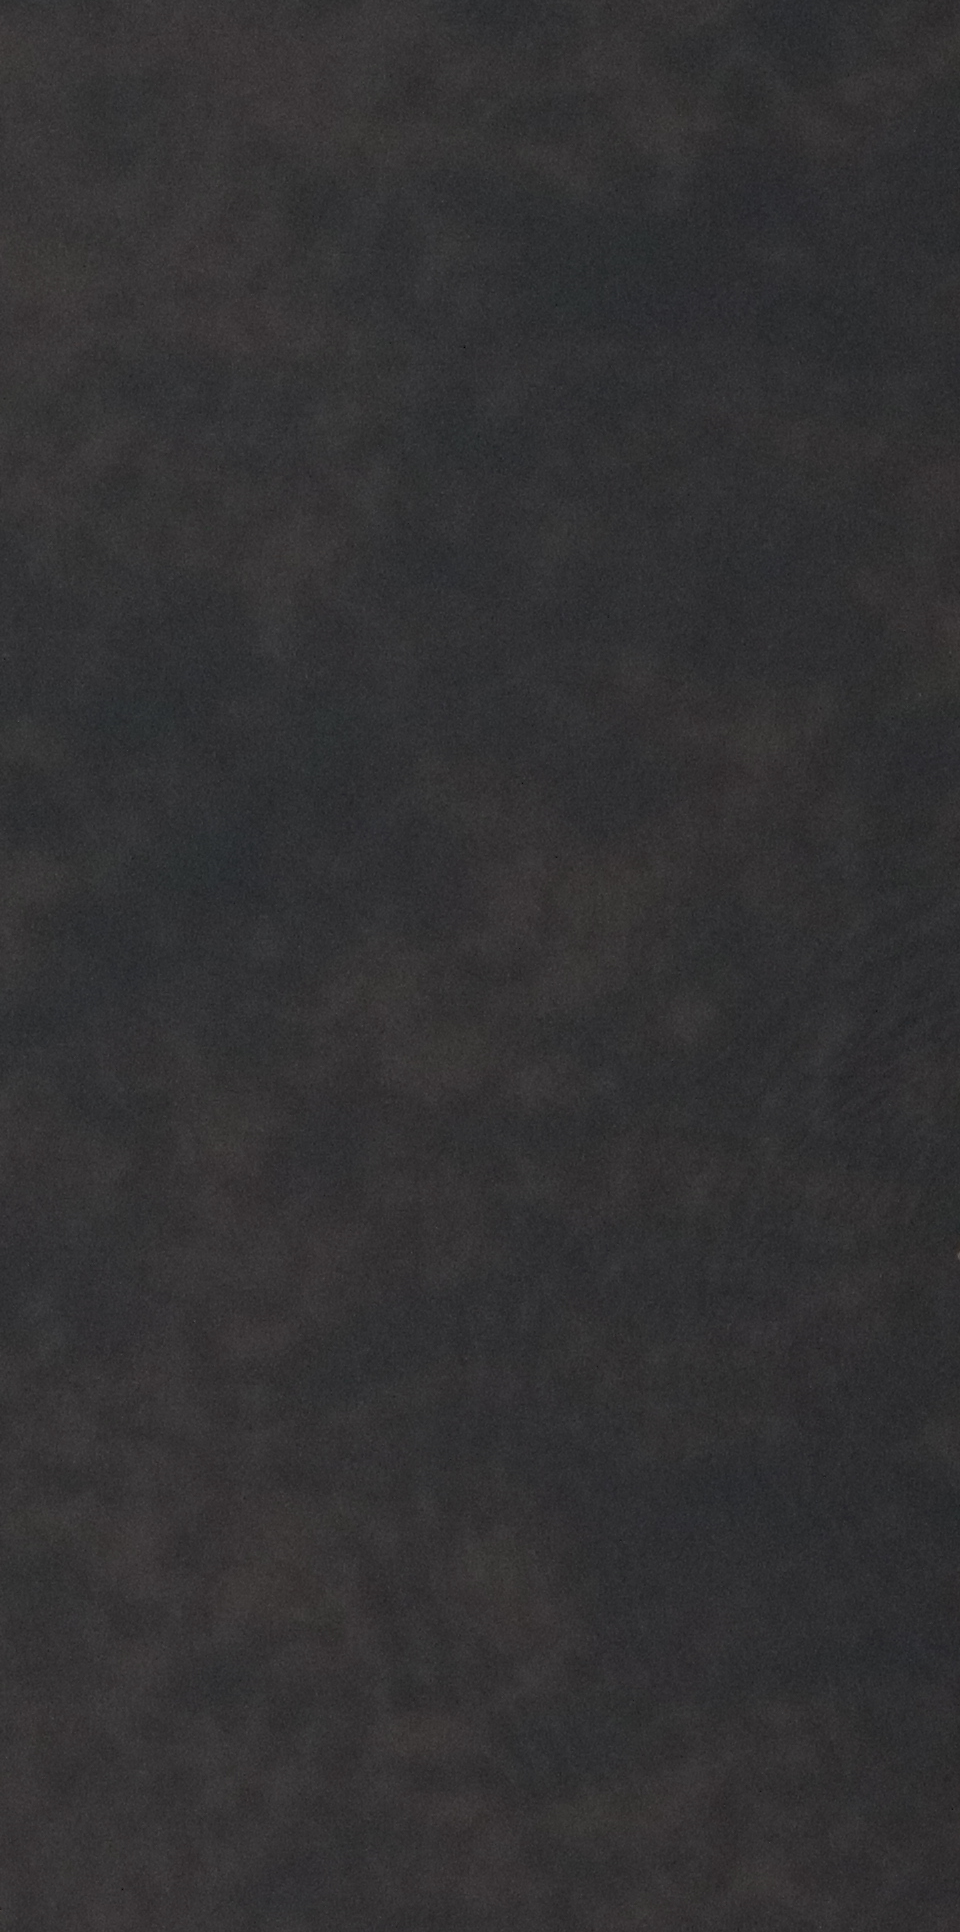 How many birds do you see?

0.